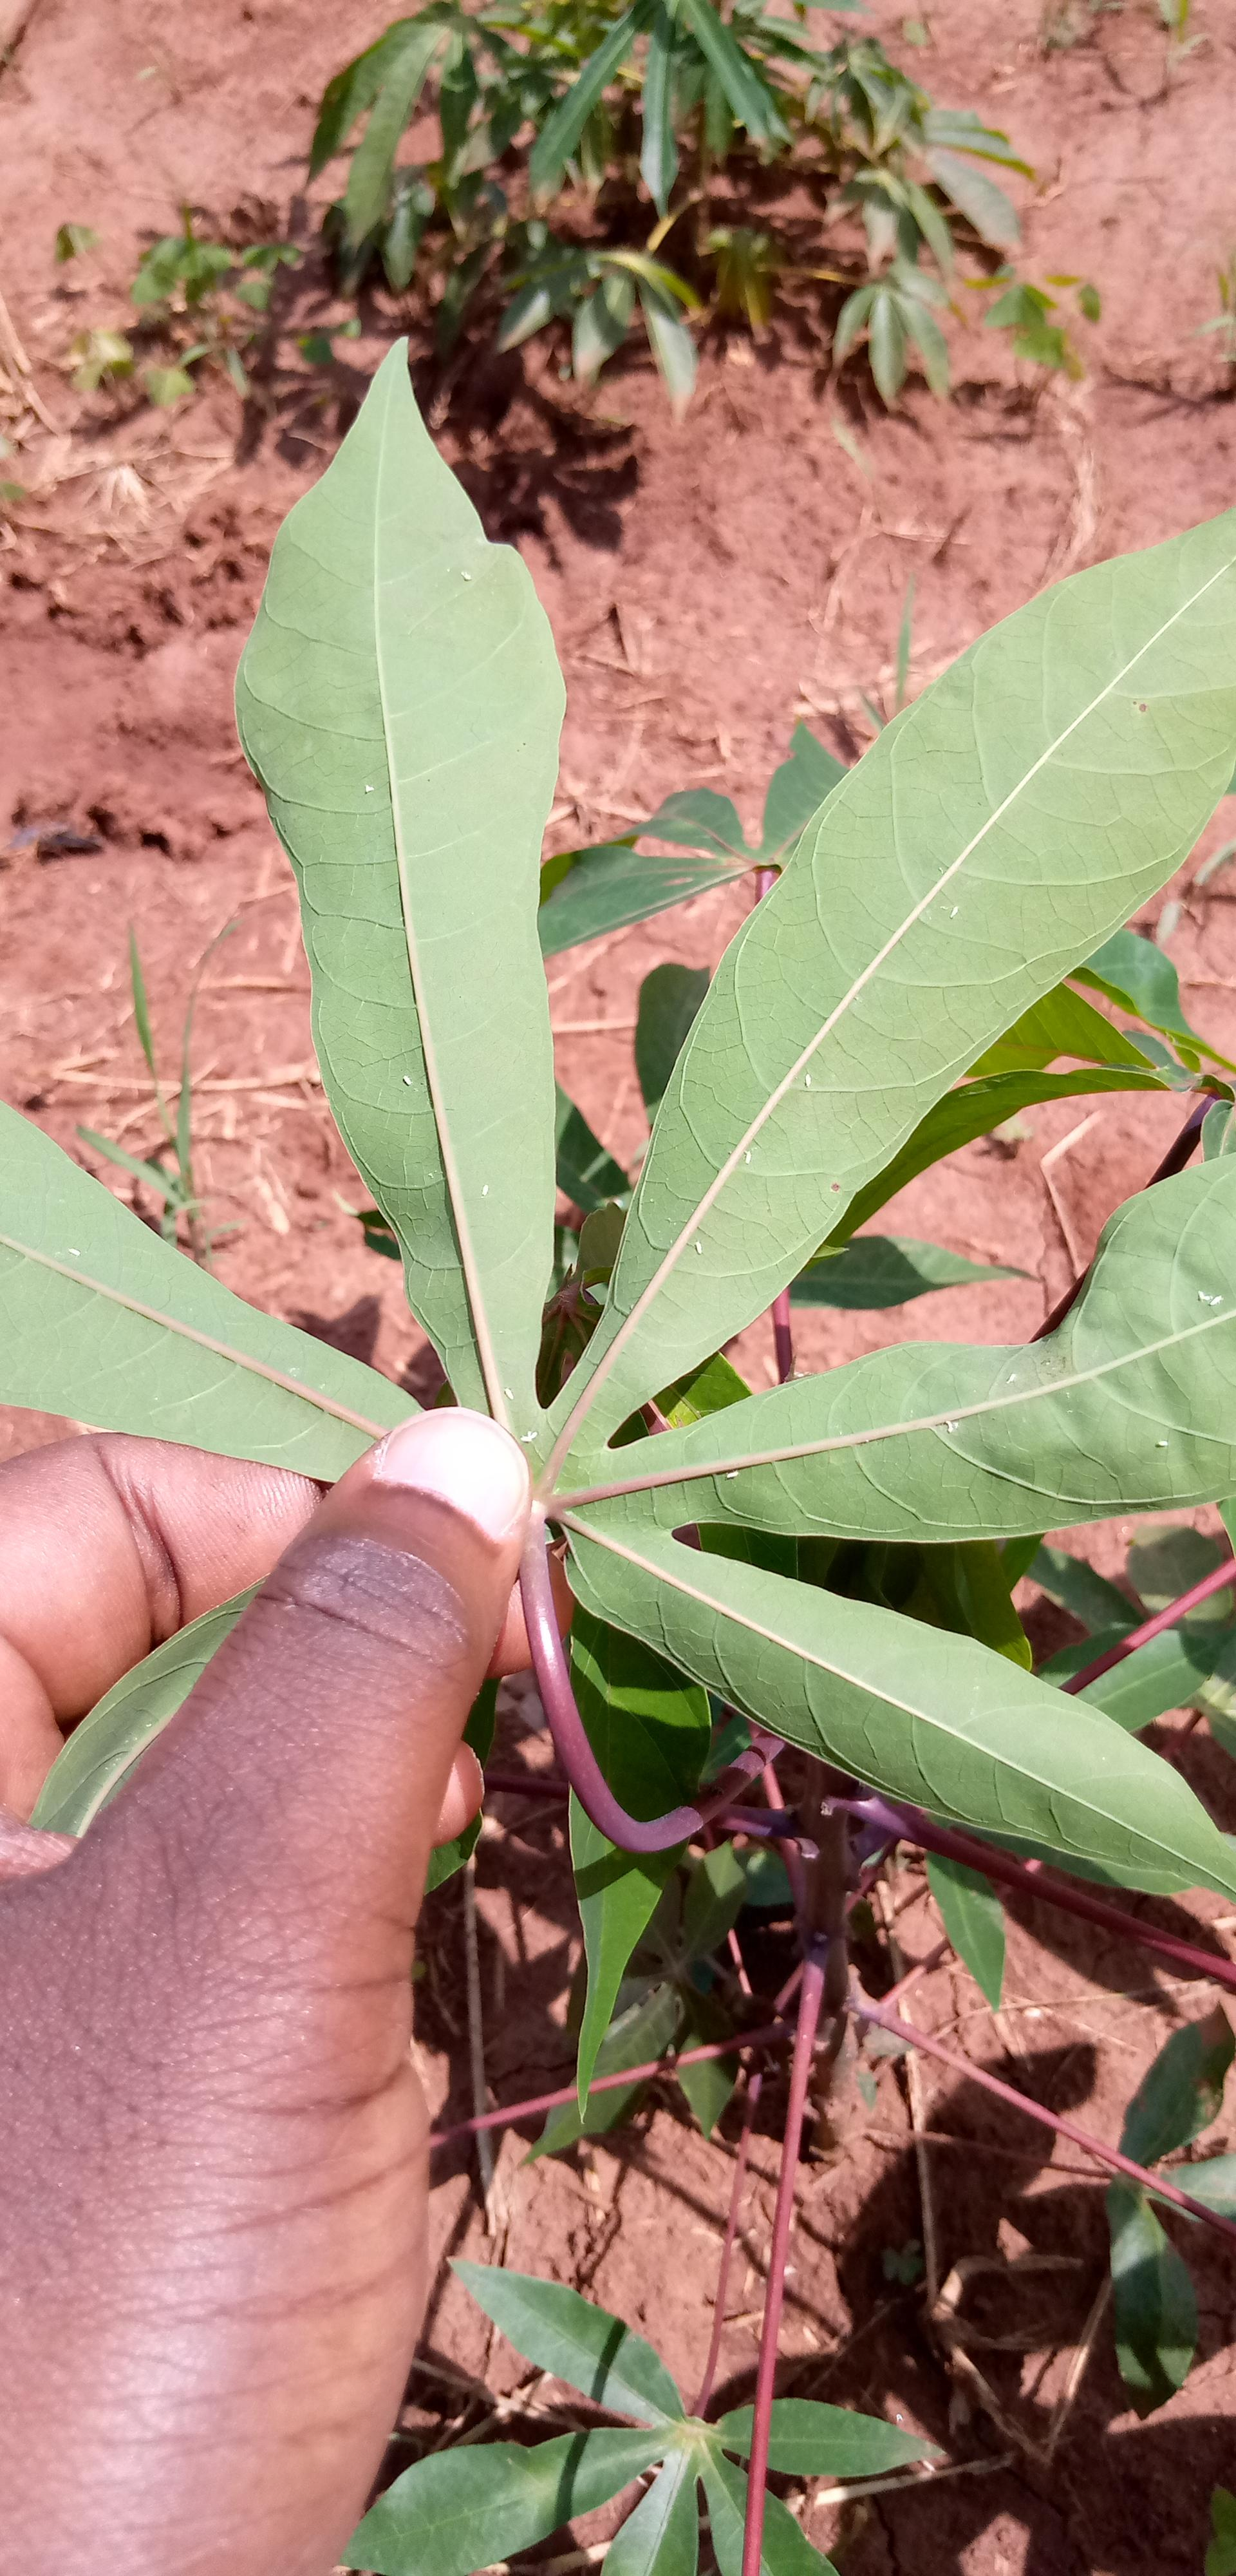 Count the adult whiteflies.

16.